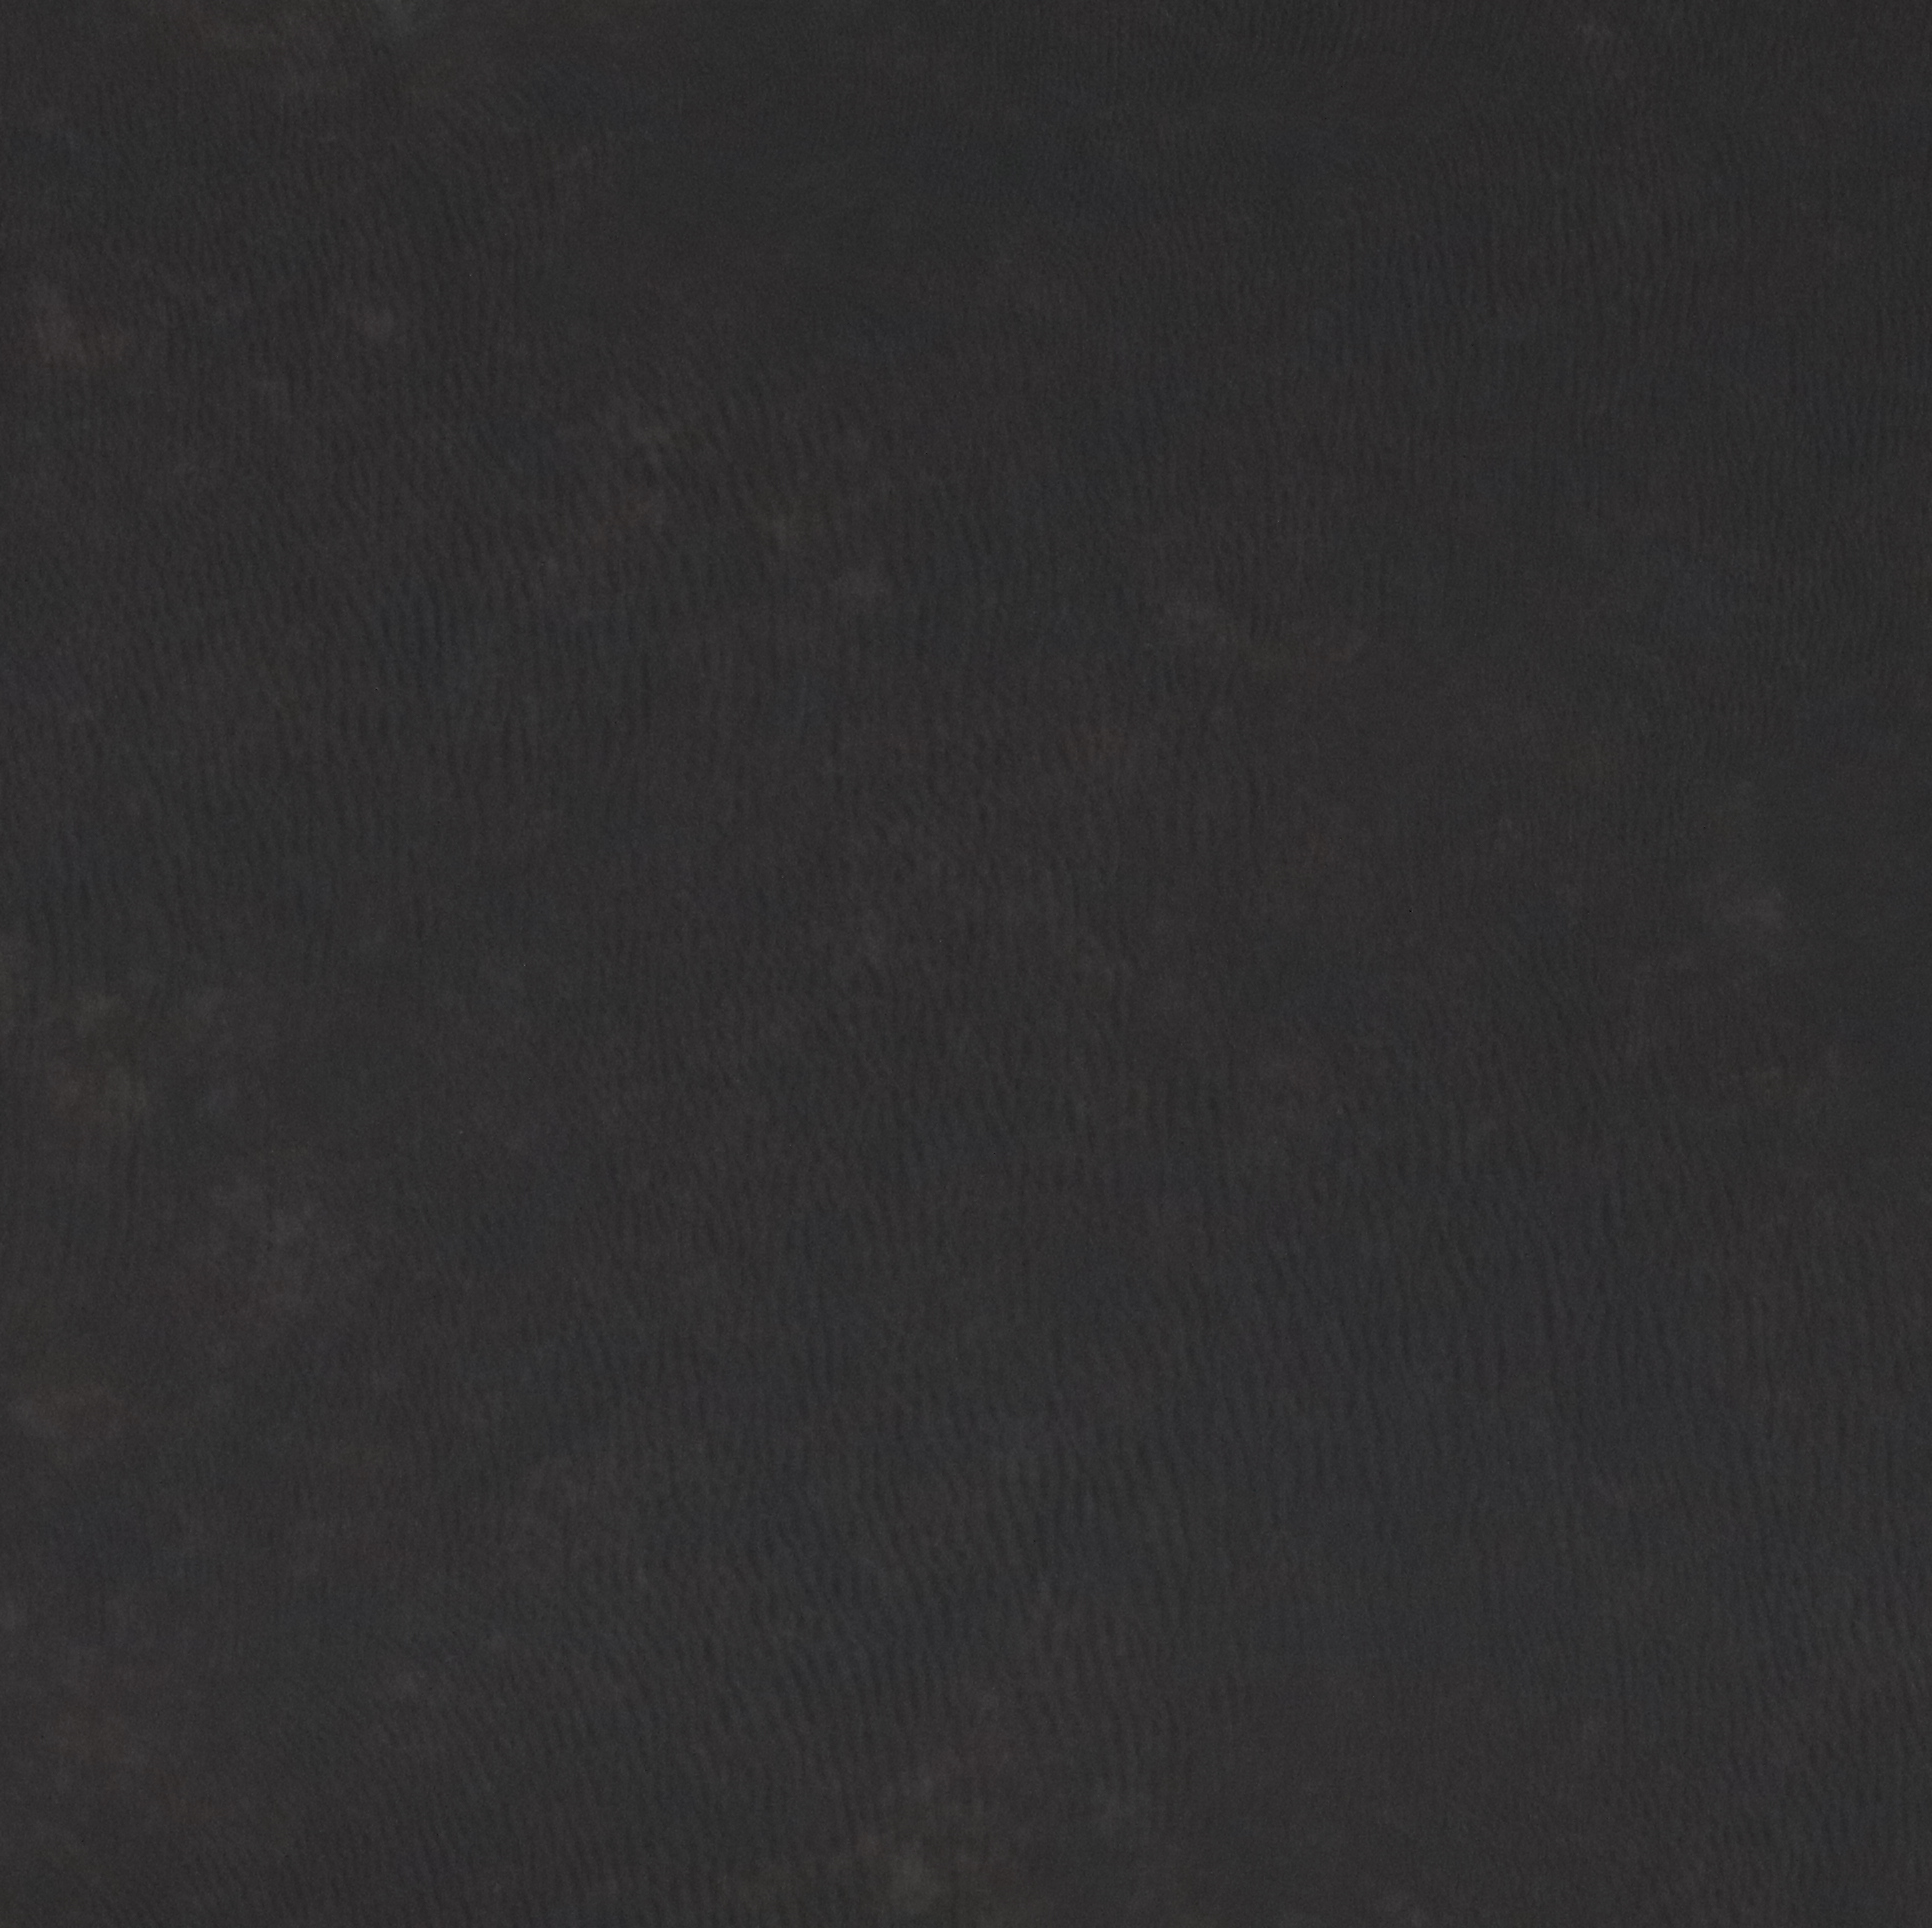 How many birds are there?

0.